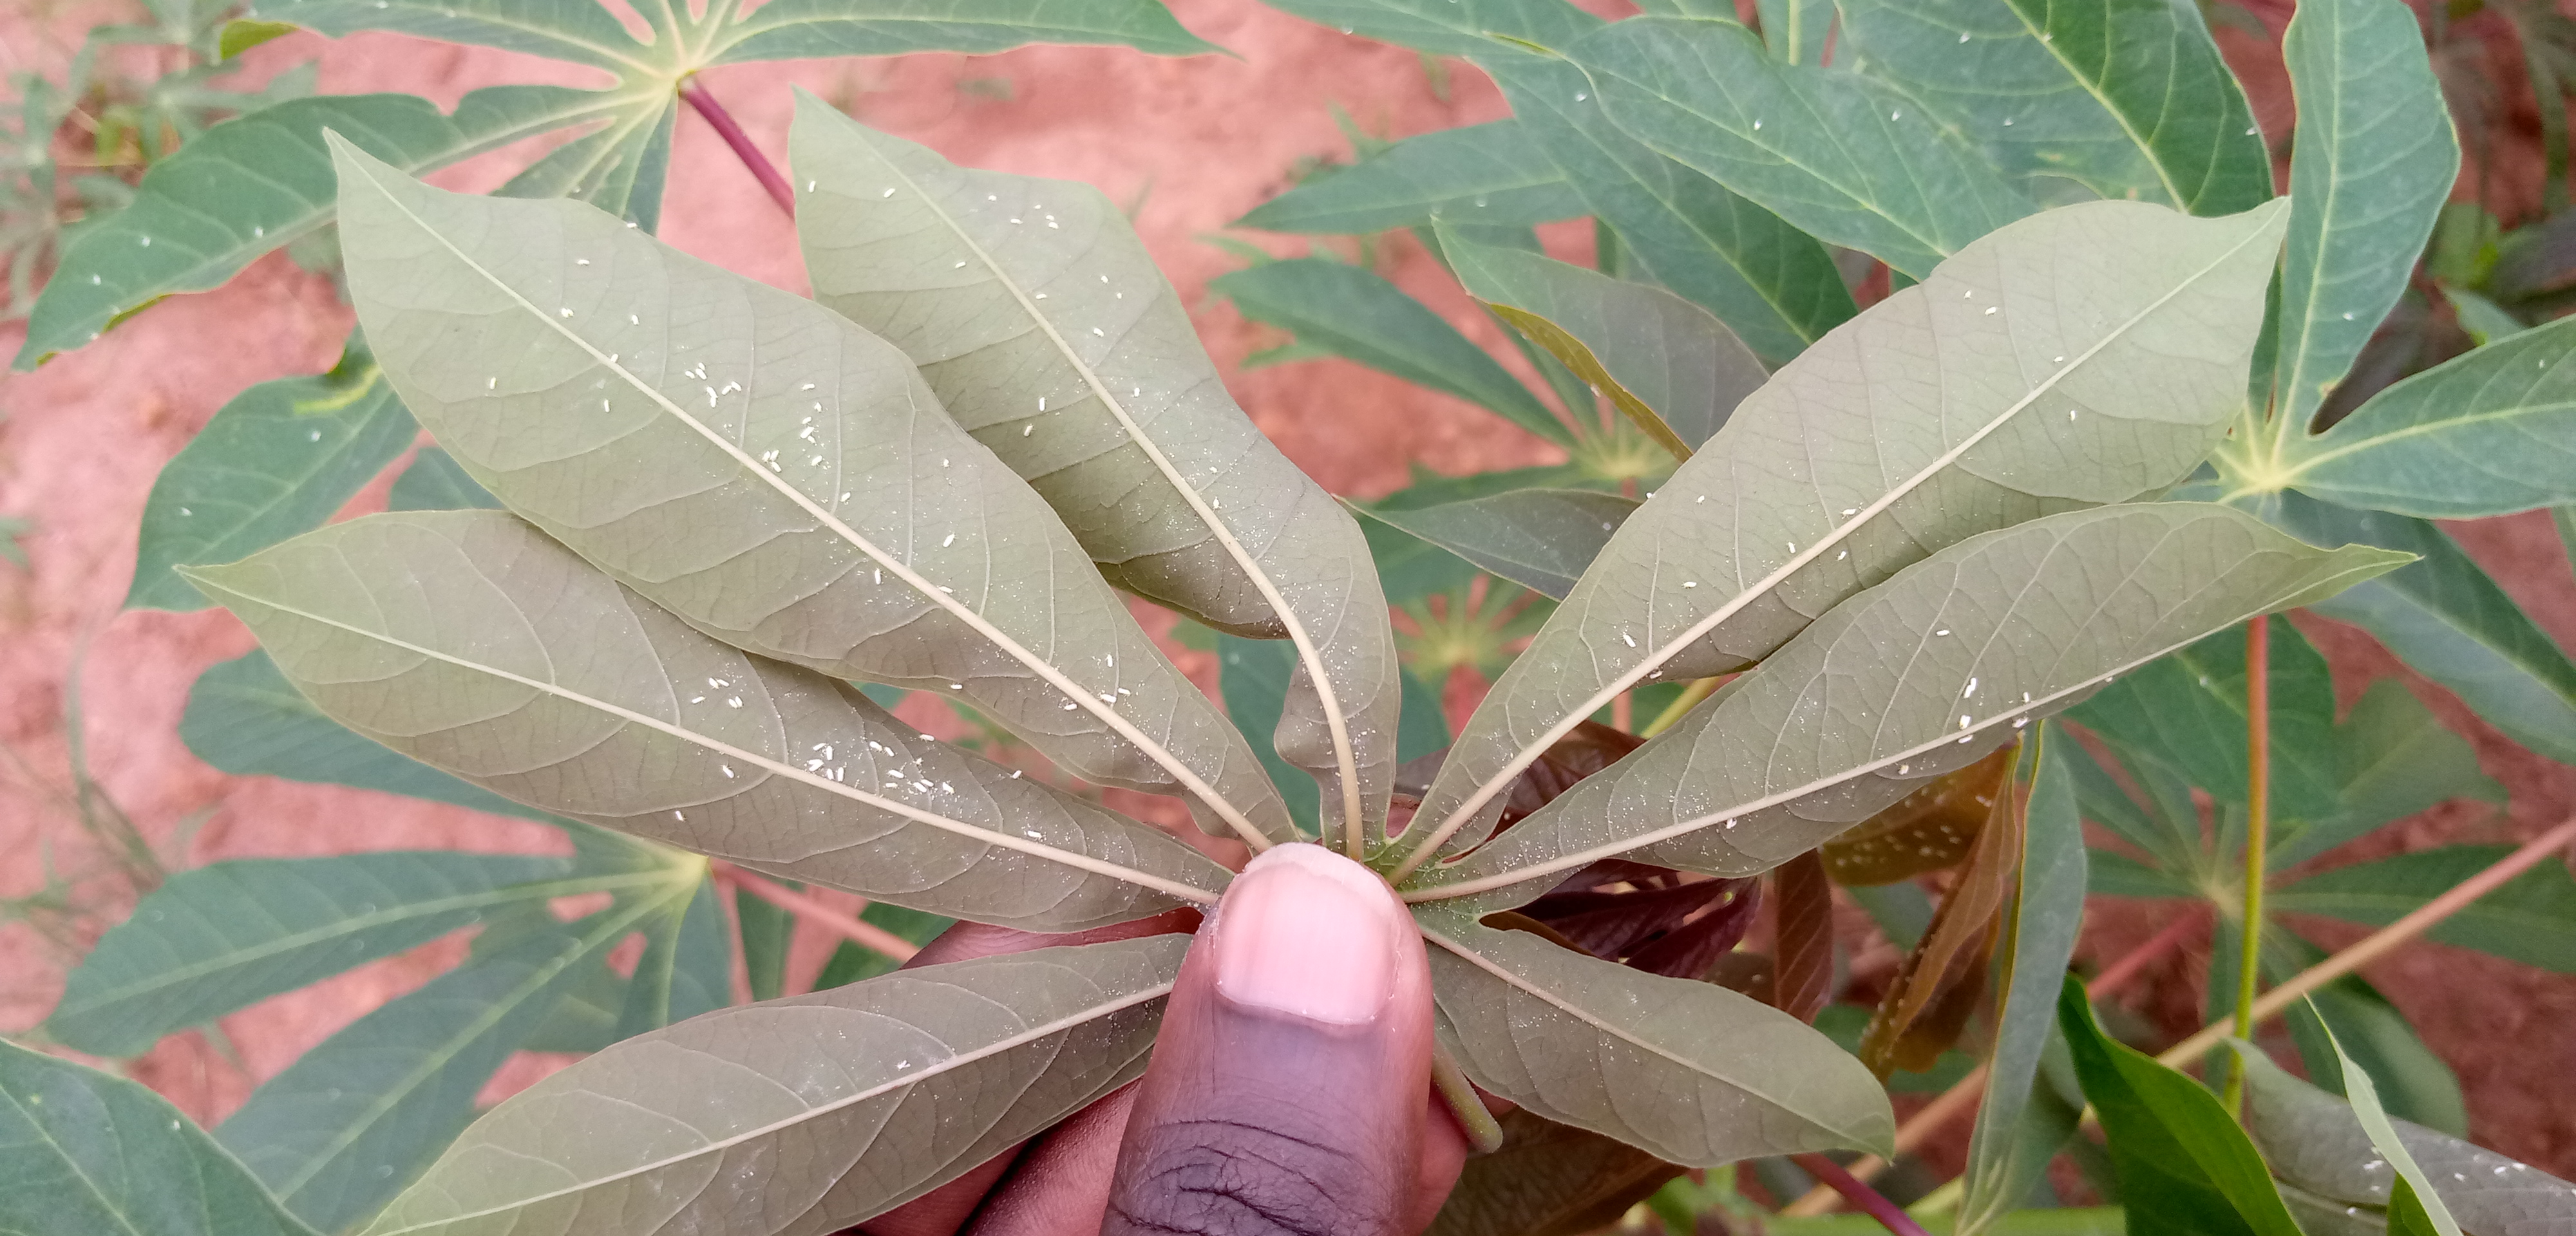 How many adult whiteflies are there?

89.